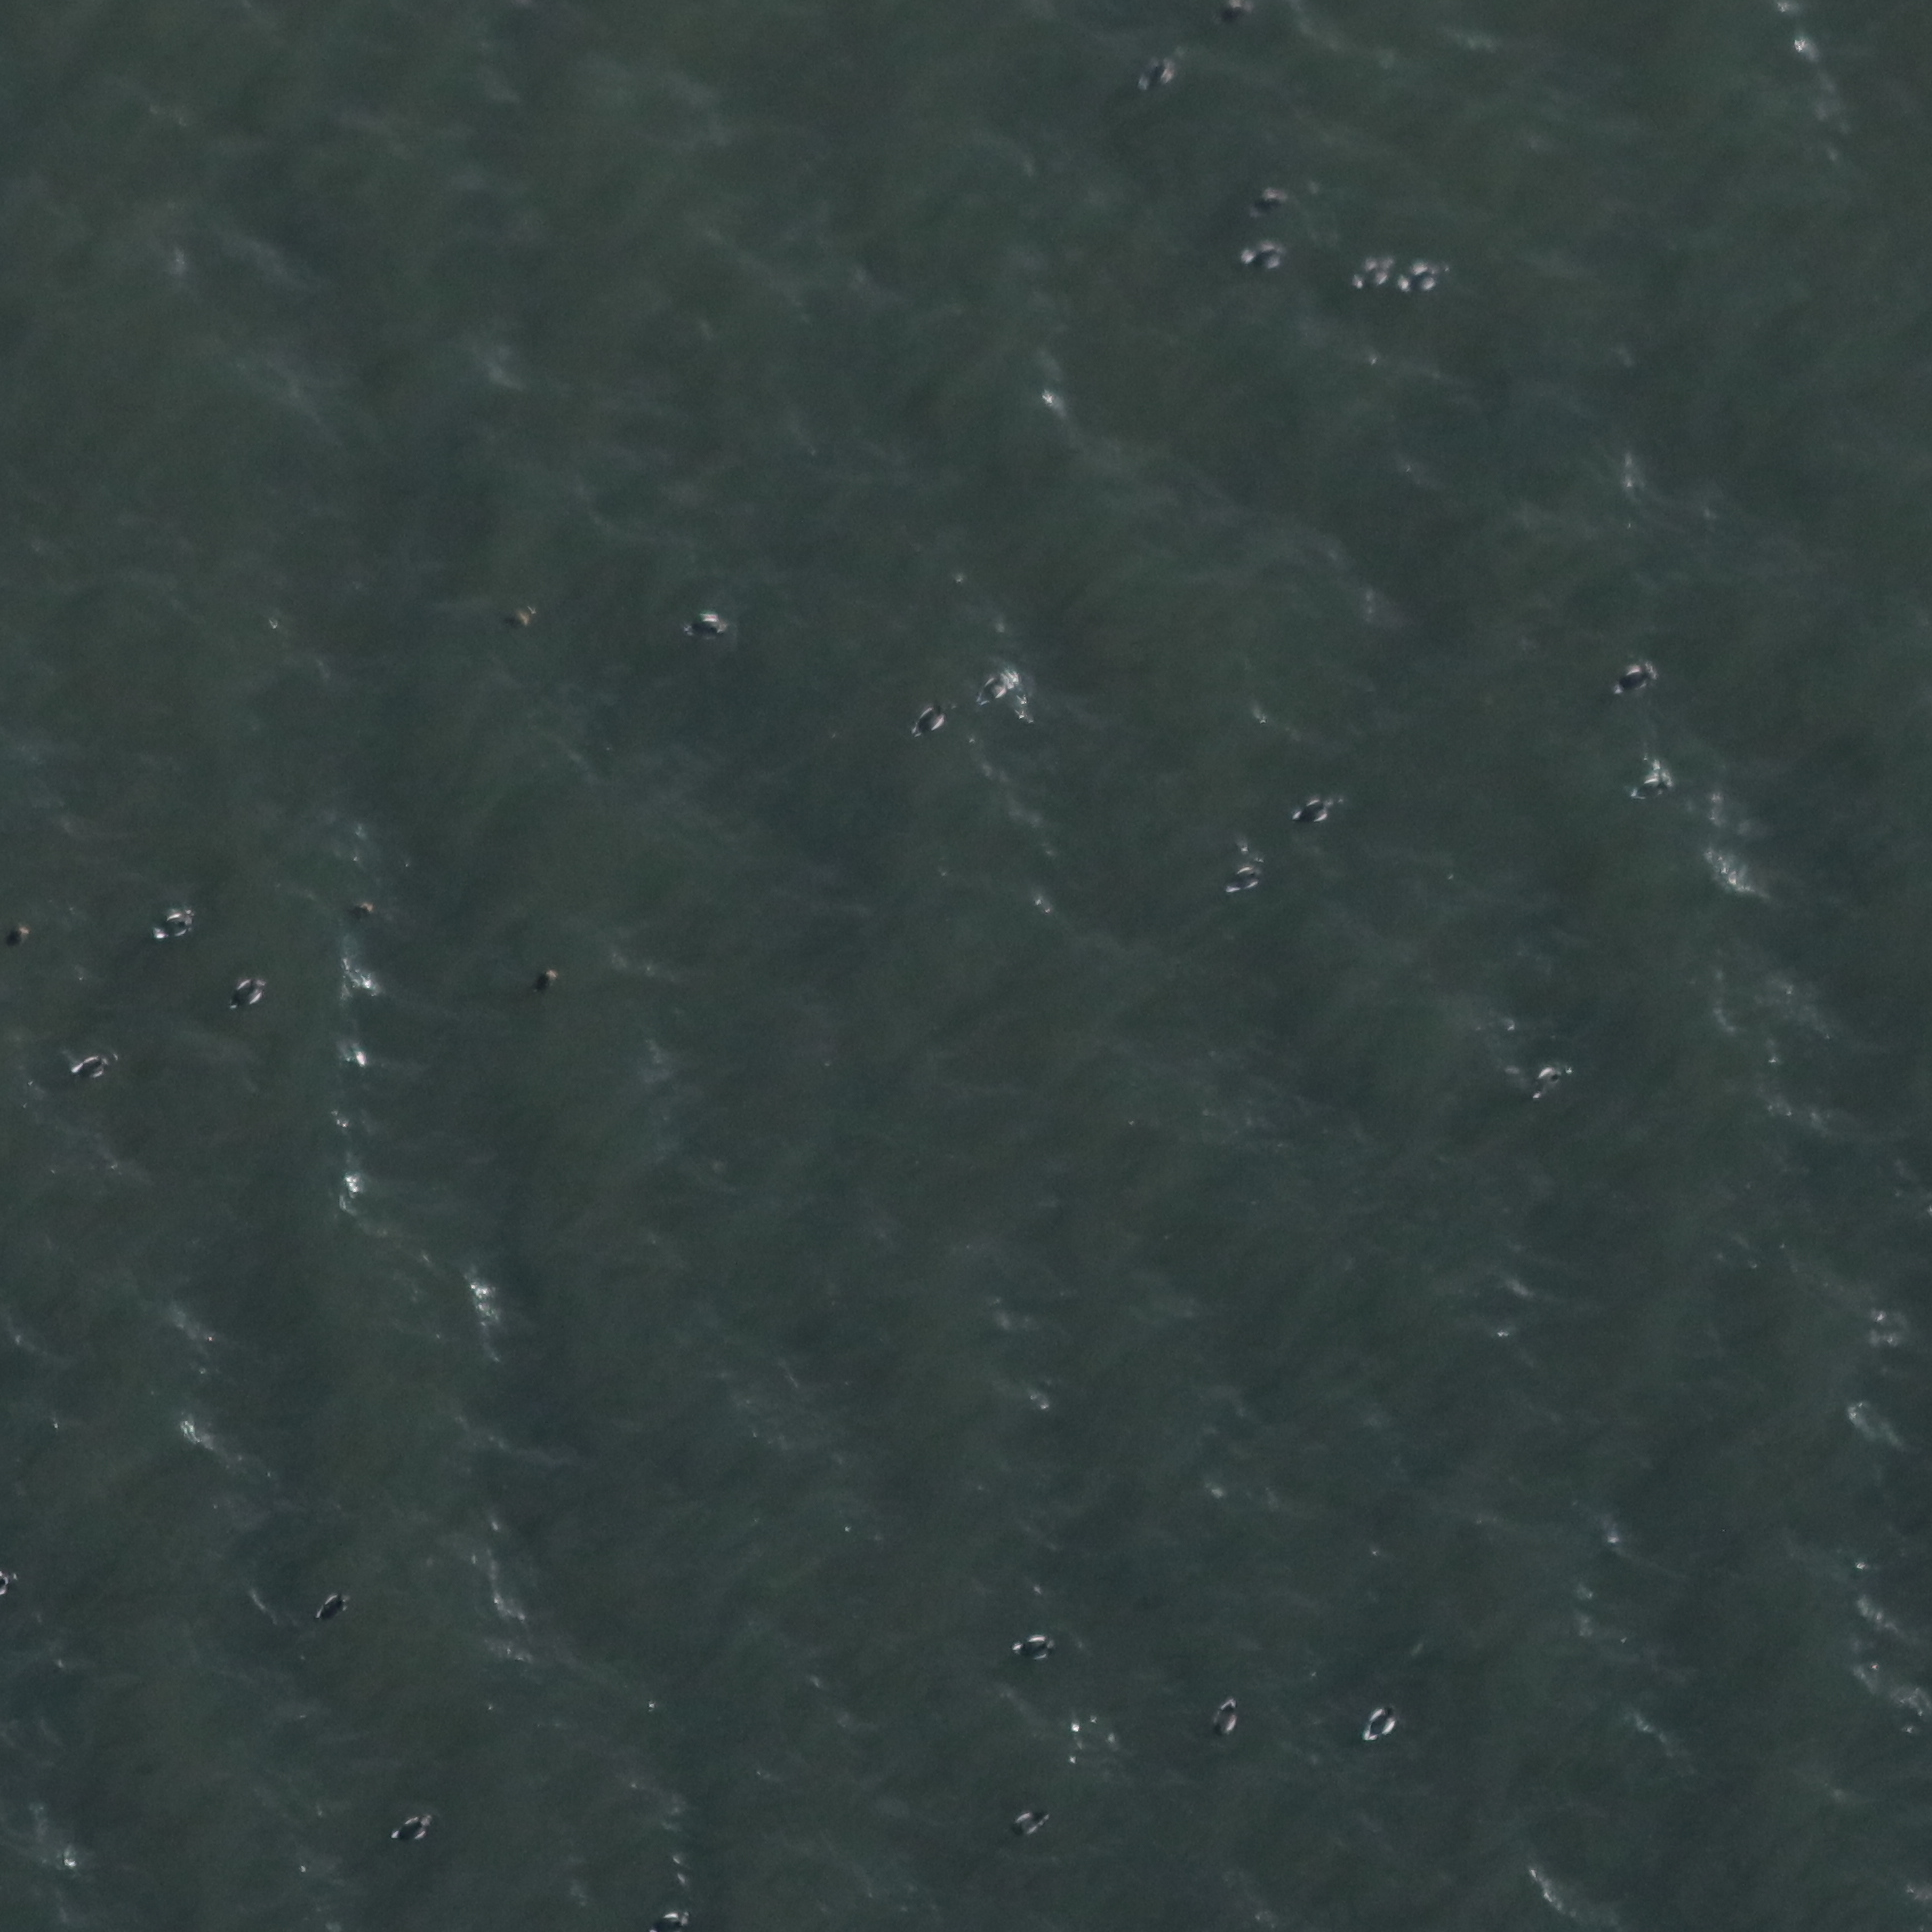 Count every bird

28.